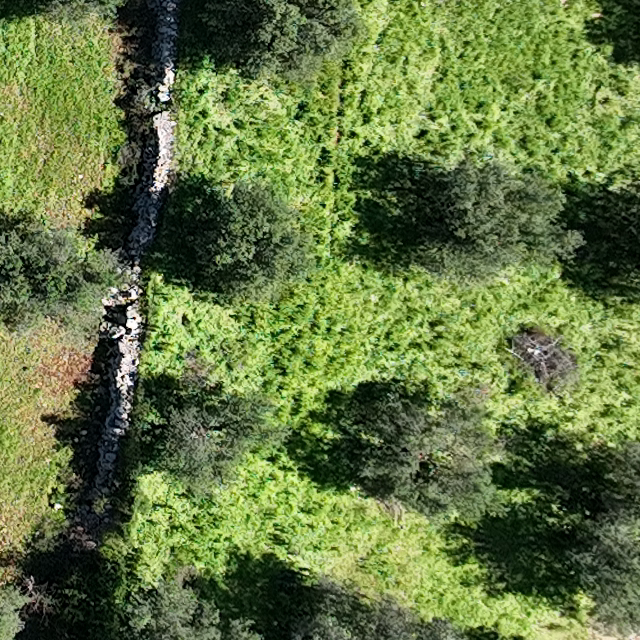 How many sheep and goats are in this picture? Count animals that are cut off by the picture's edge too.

0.